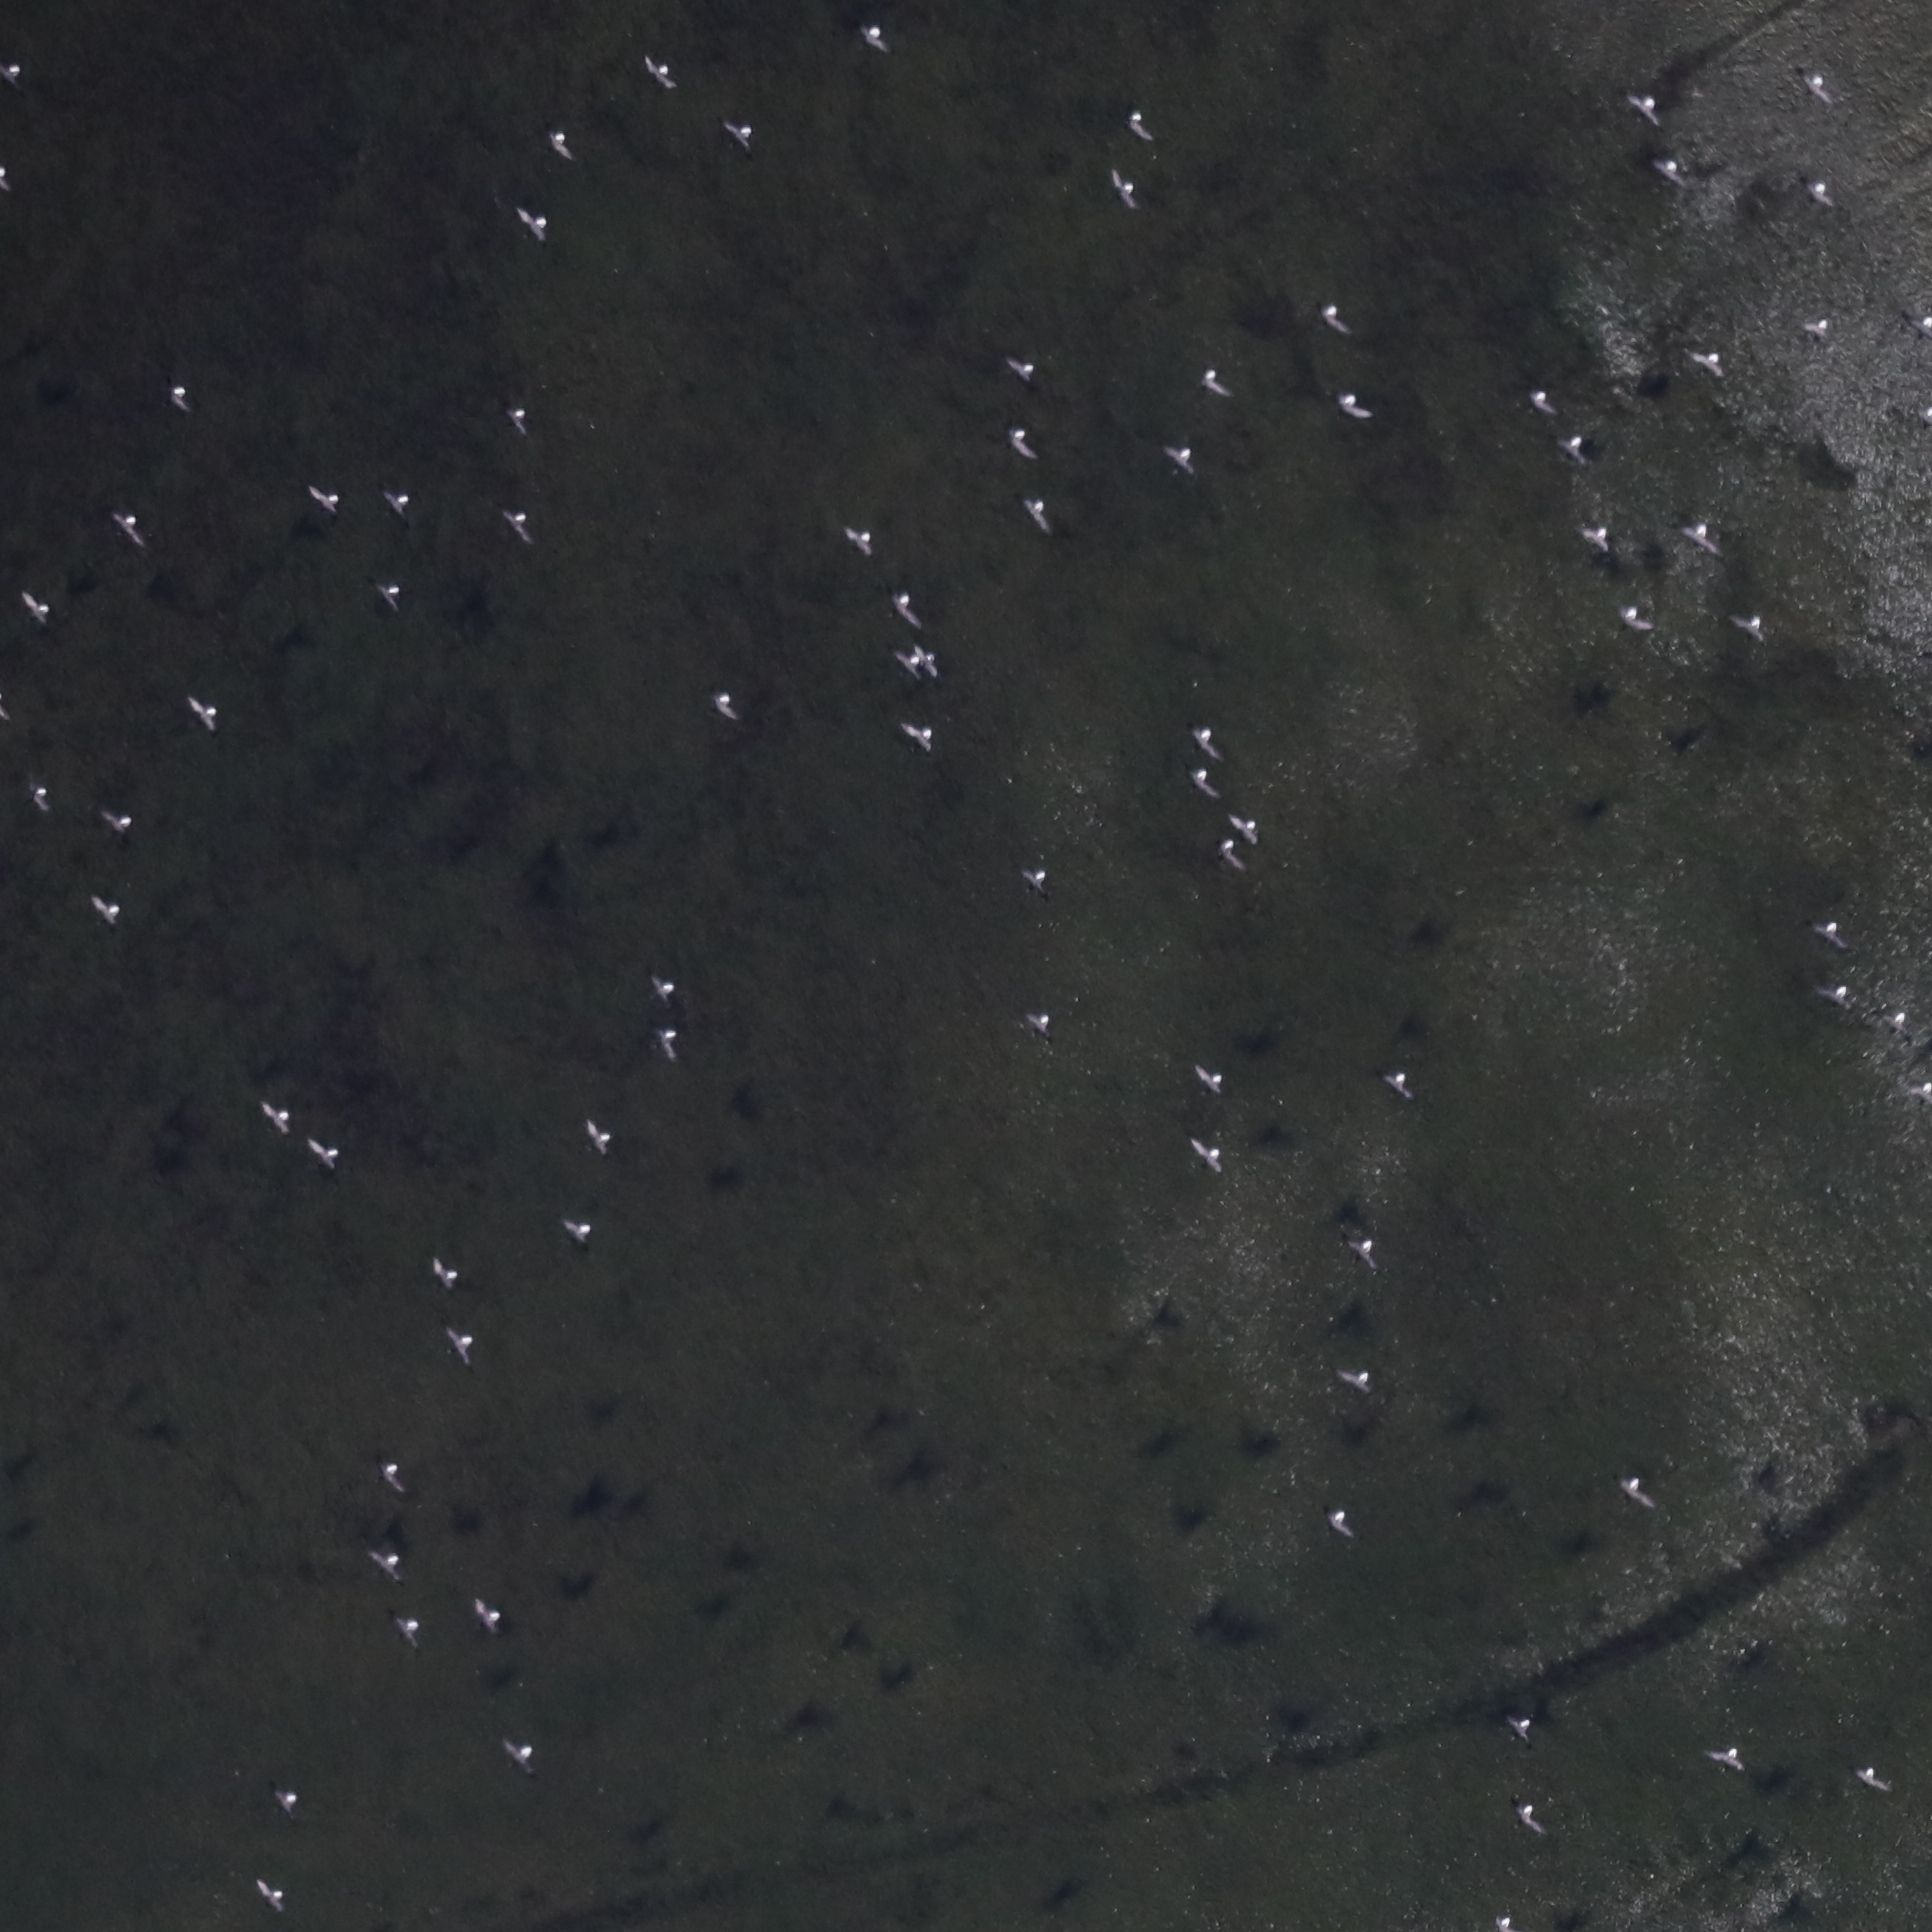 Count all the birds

84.